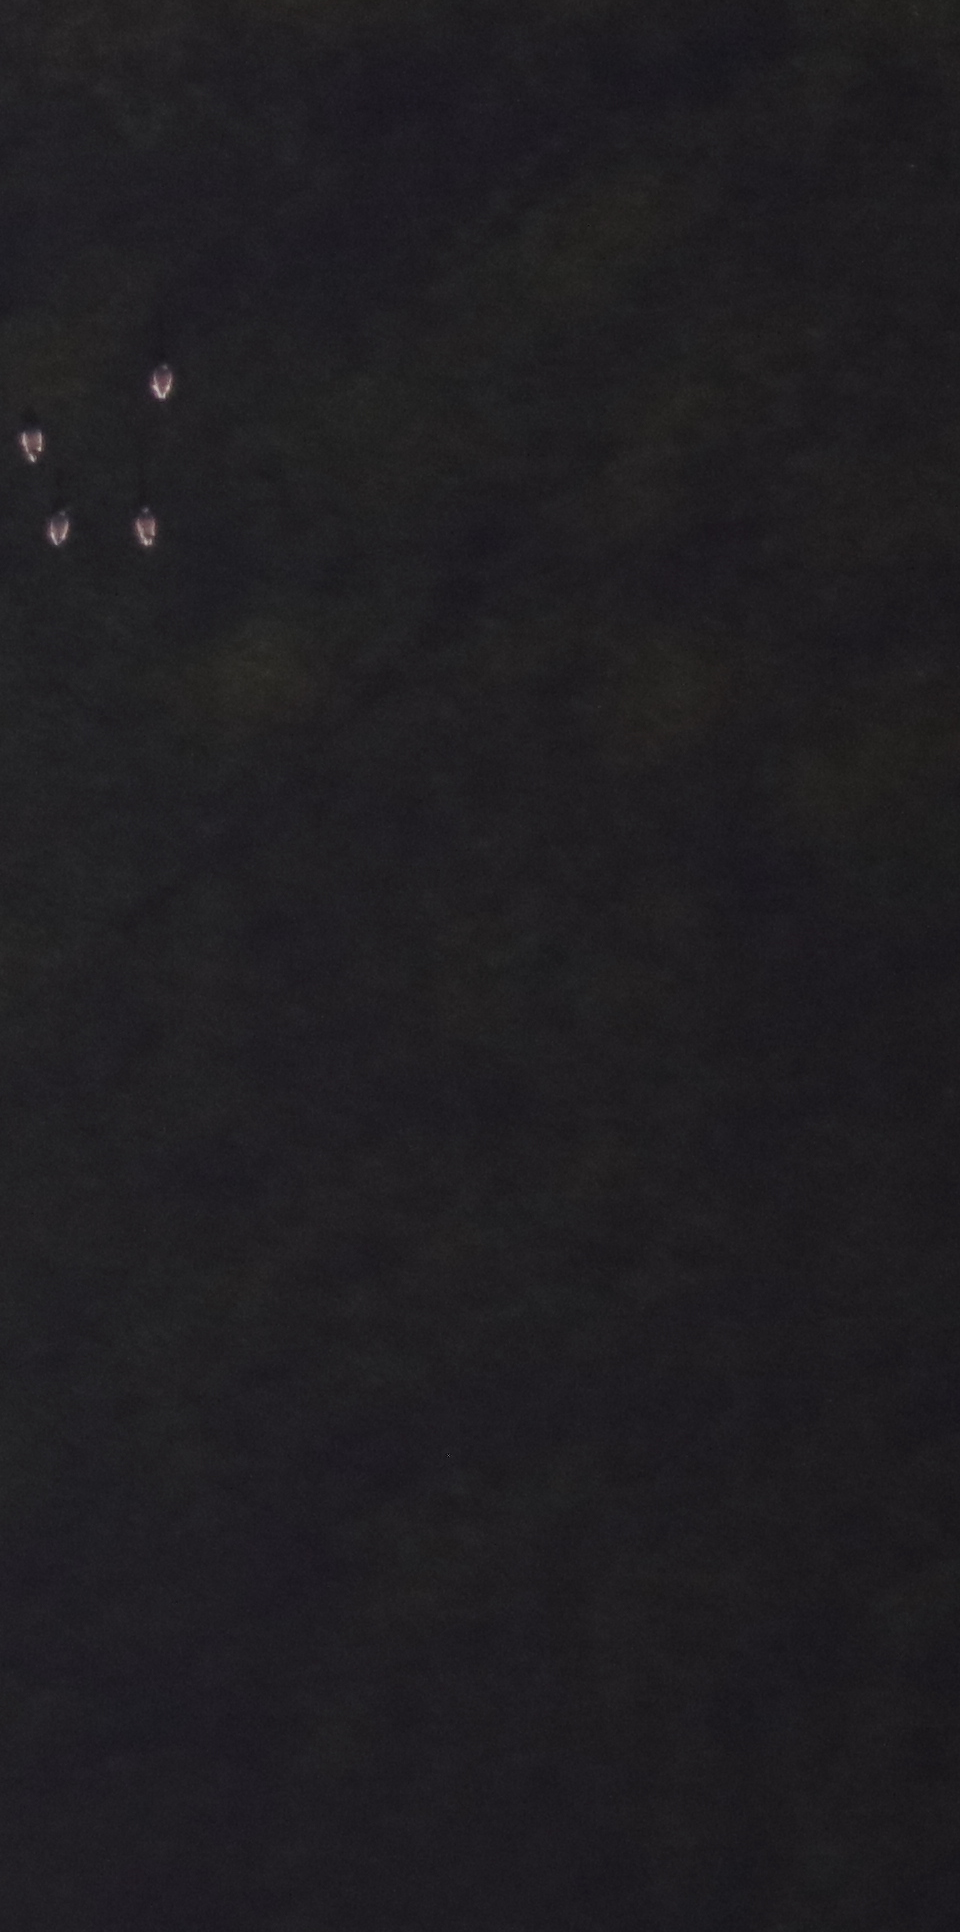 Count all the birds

4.